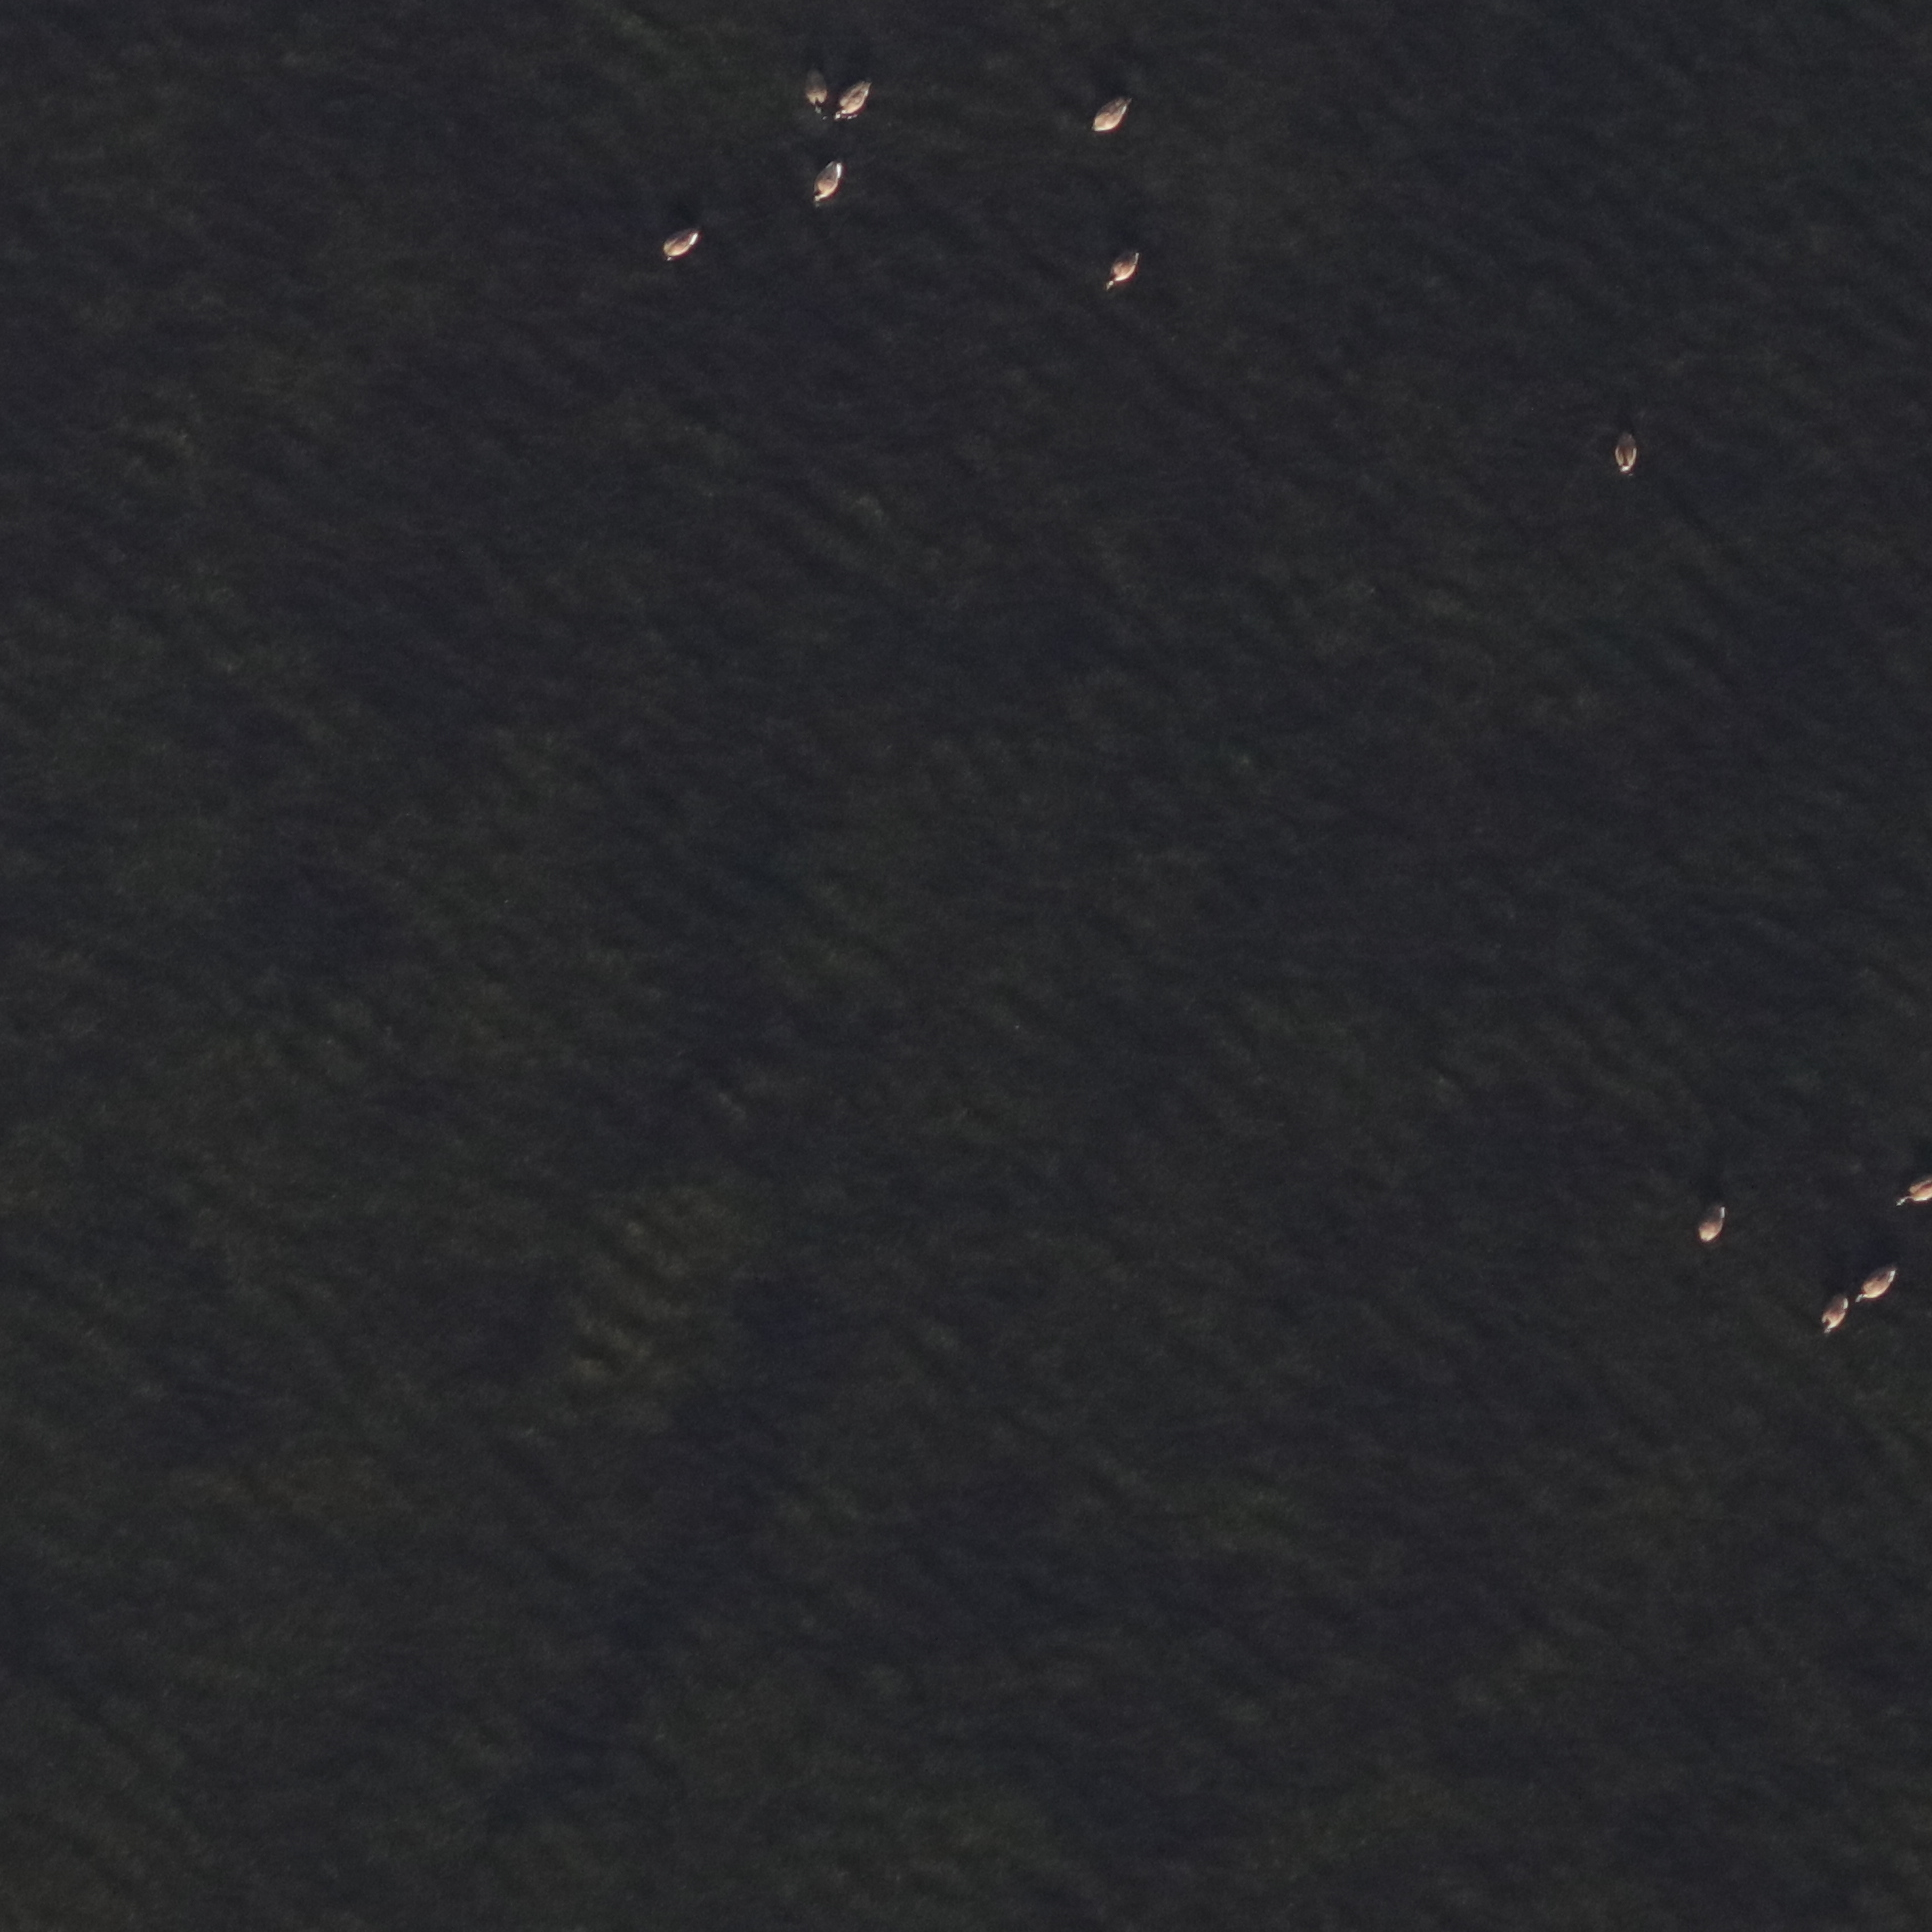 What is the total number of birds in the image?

11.